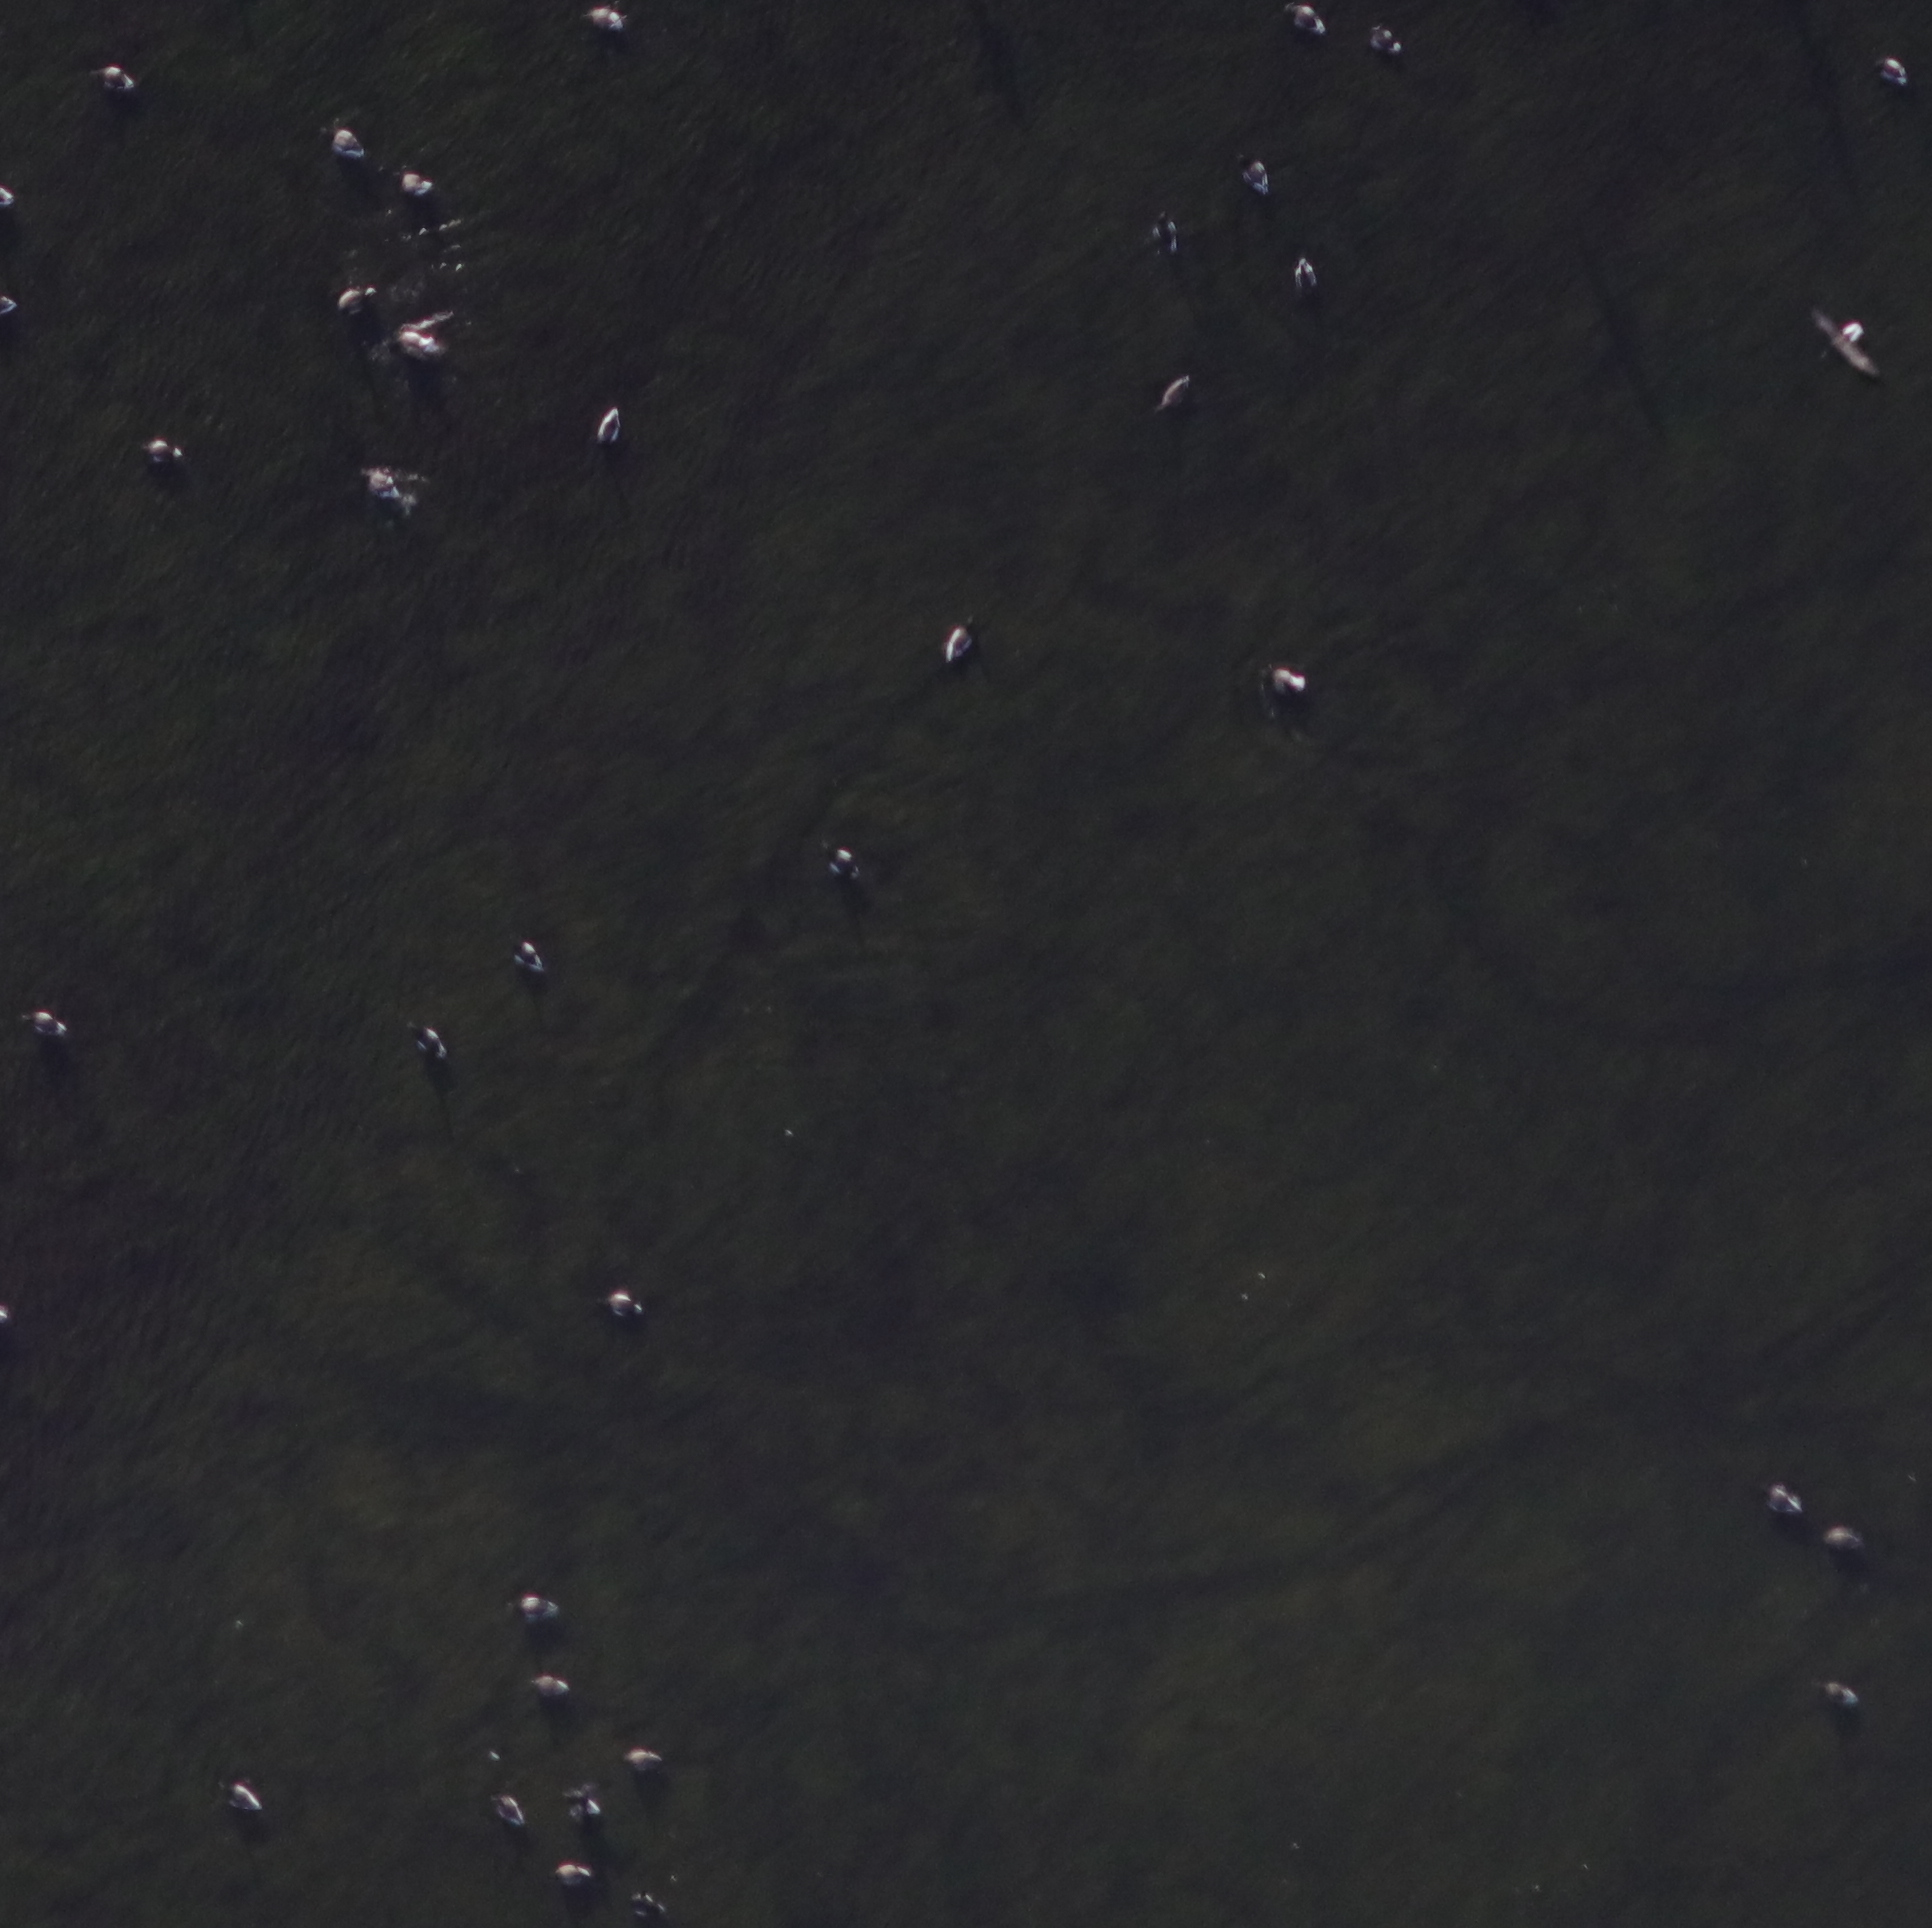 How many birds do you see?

35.